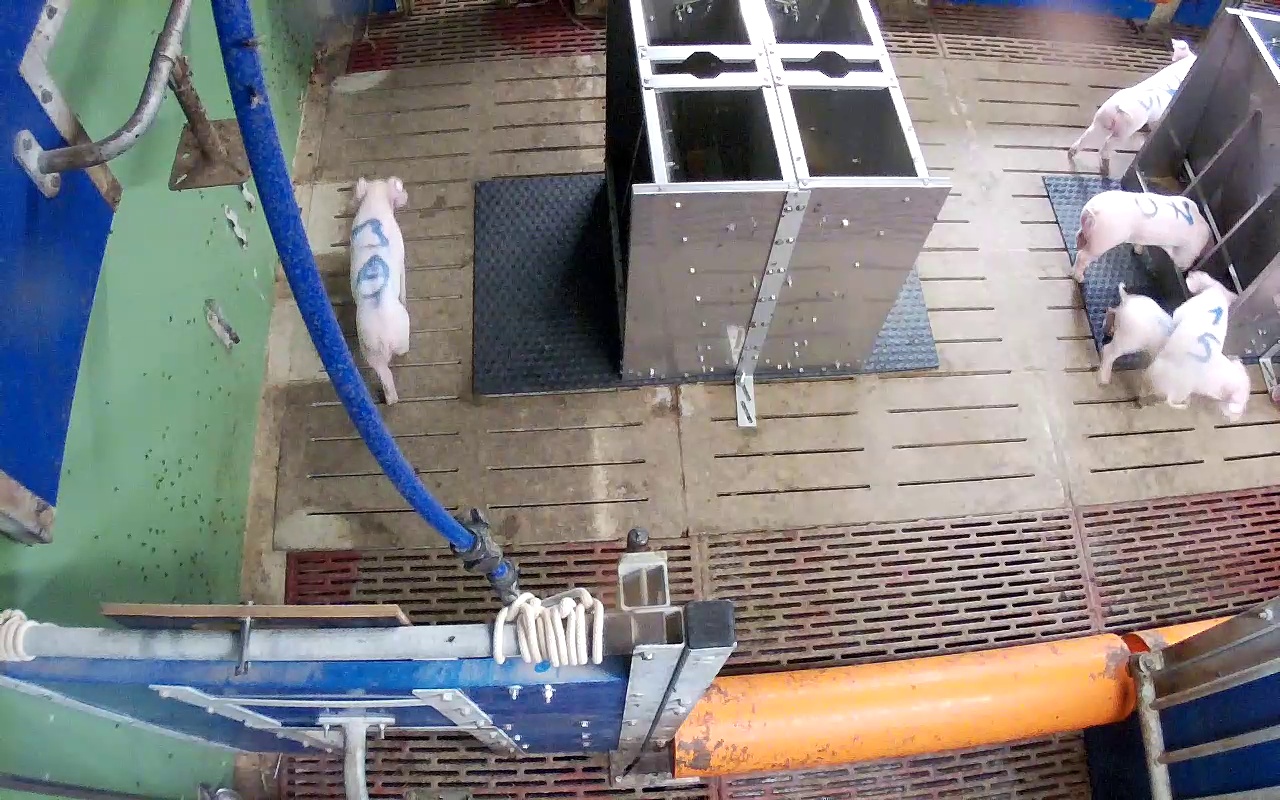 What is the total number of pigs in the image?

5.